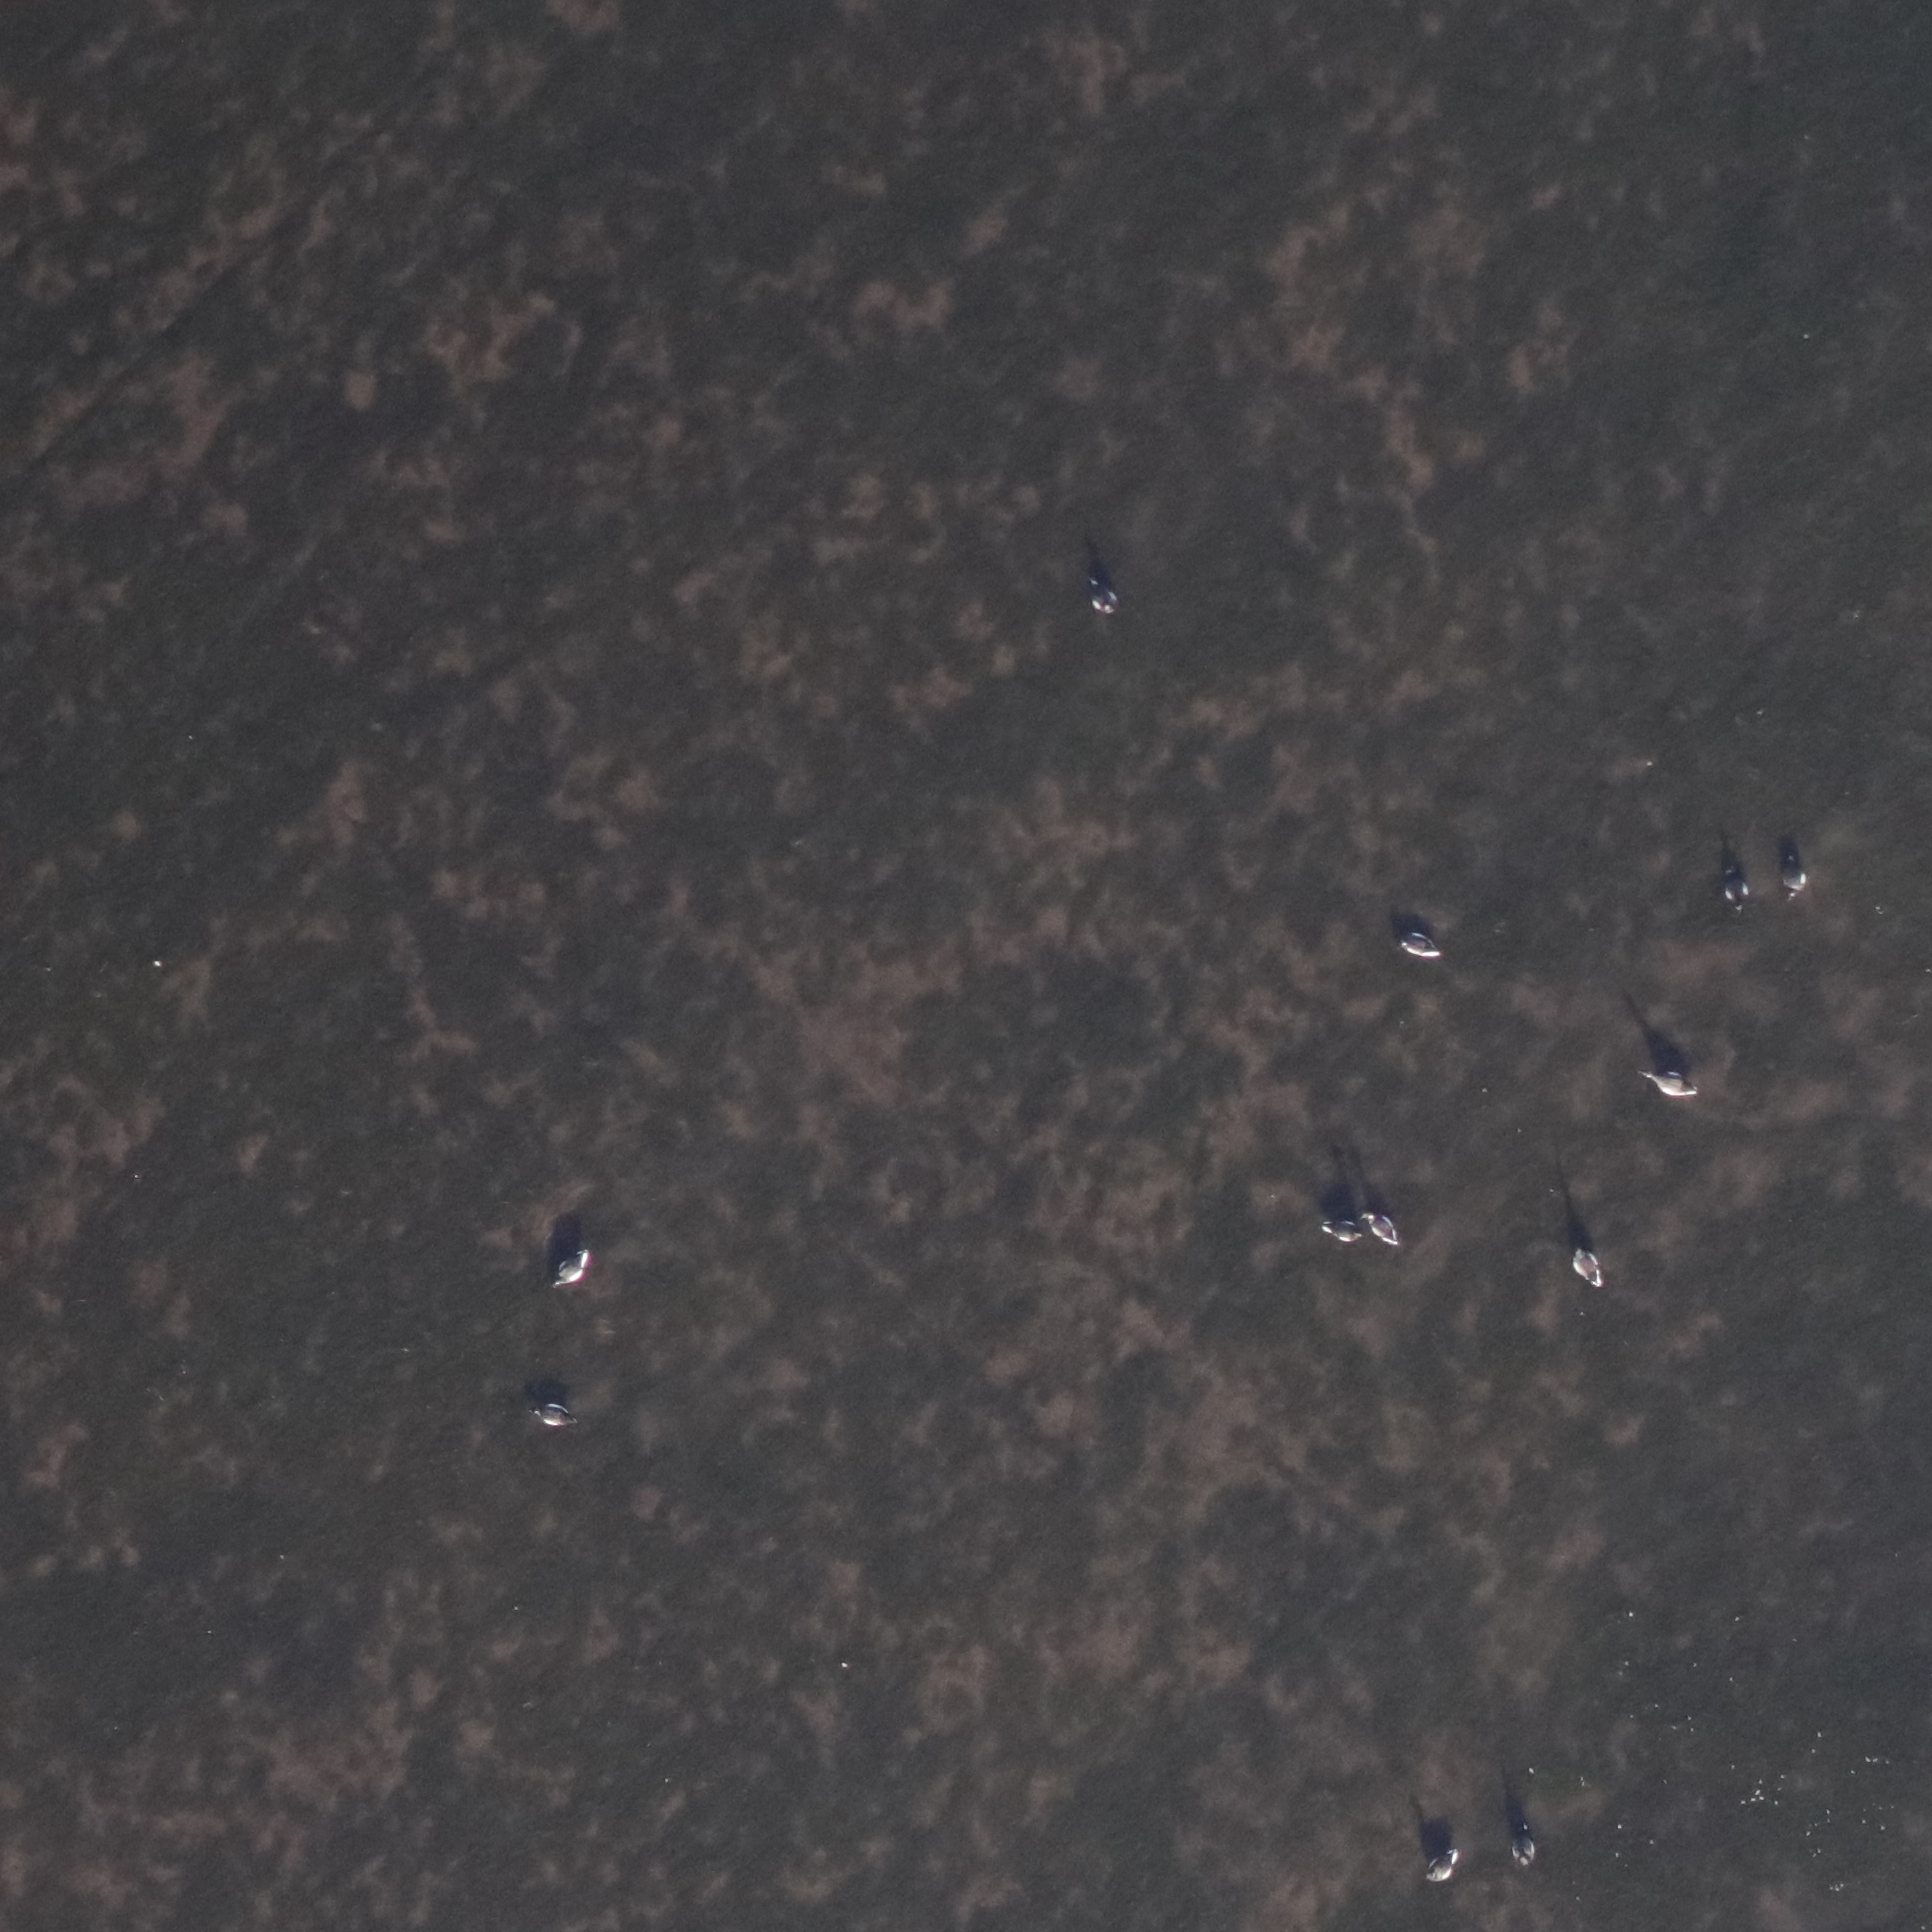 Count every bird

12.